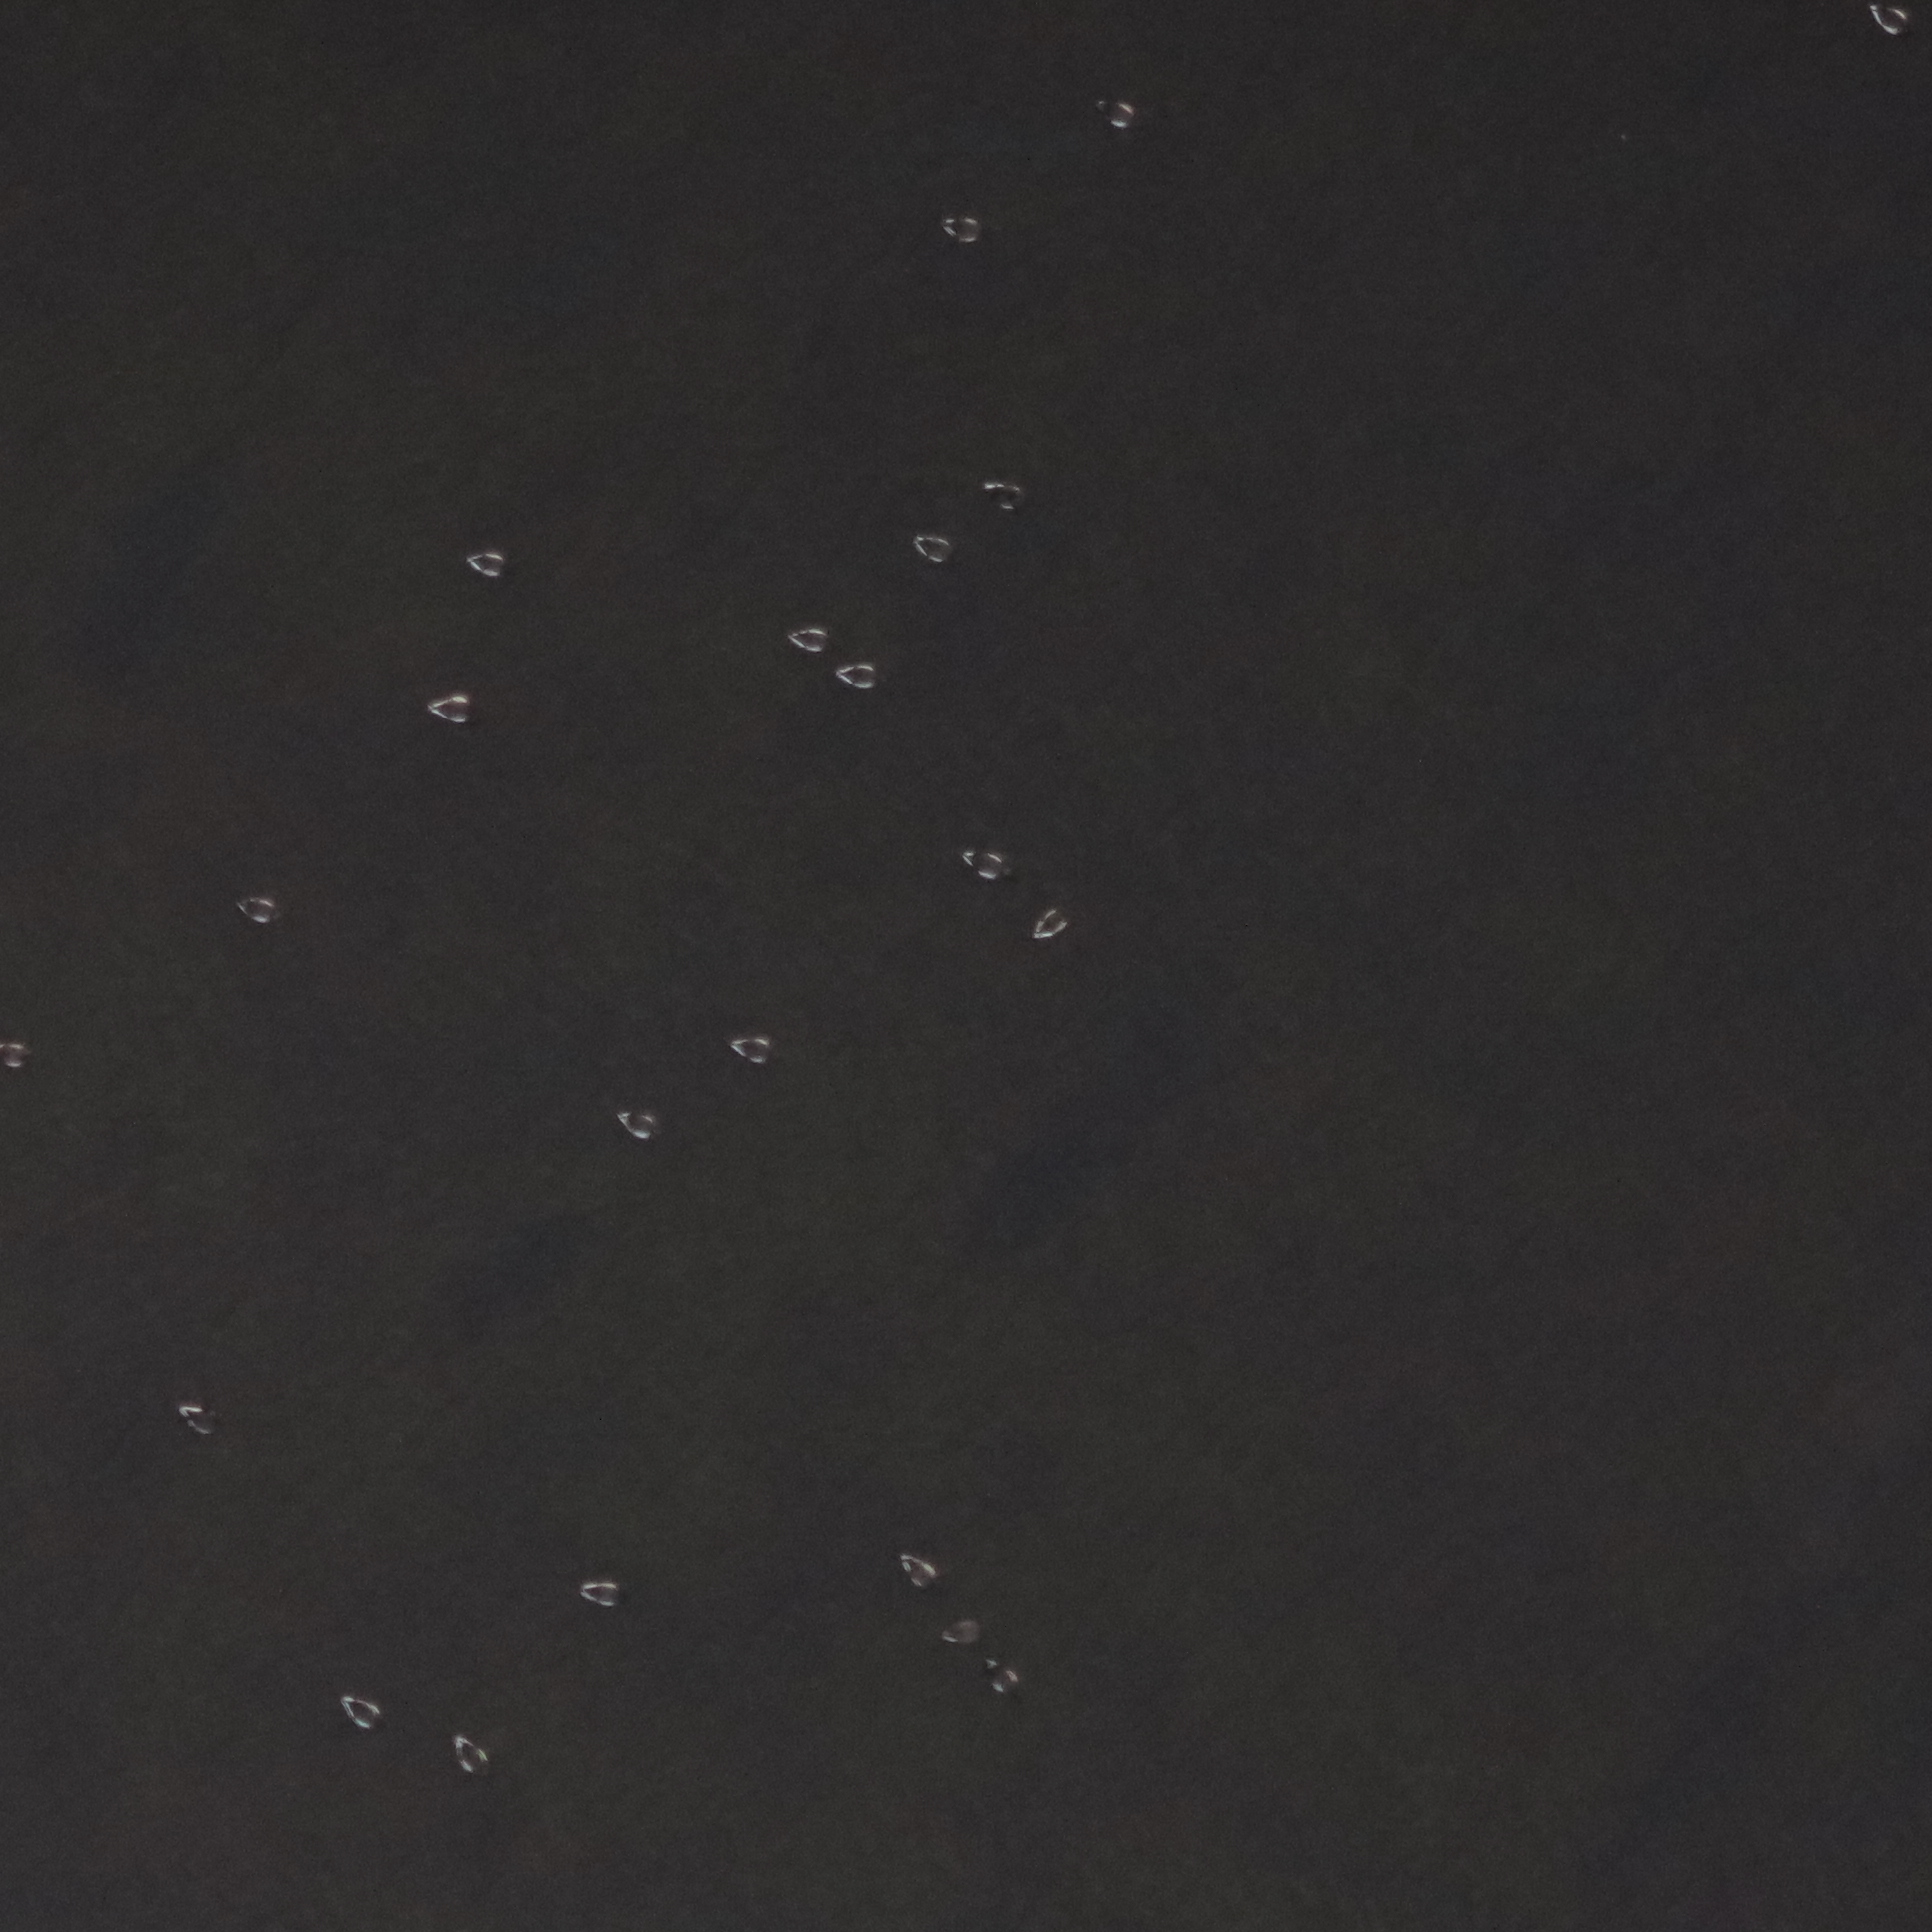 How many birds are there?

21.